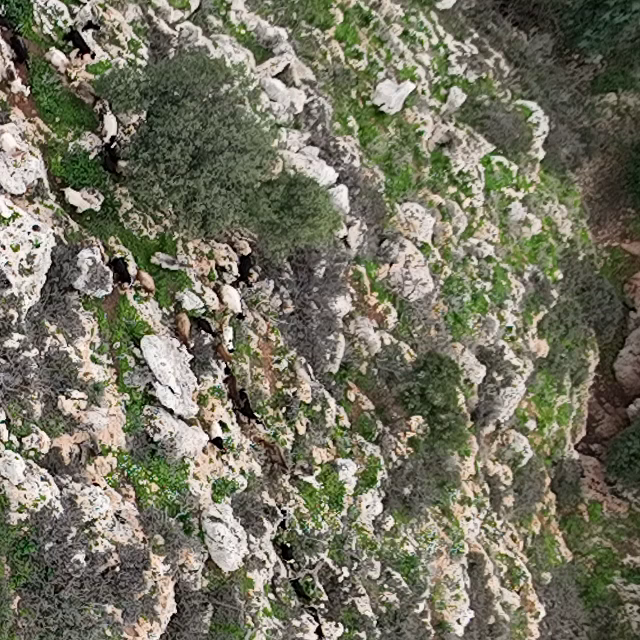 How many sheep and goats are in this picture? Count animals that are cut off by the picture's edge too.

25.